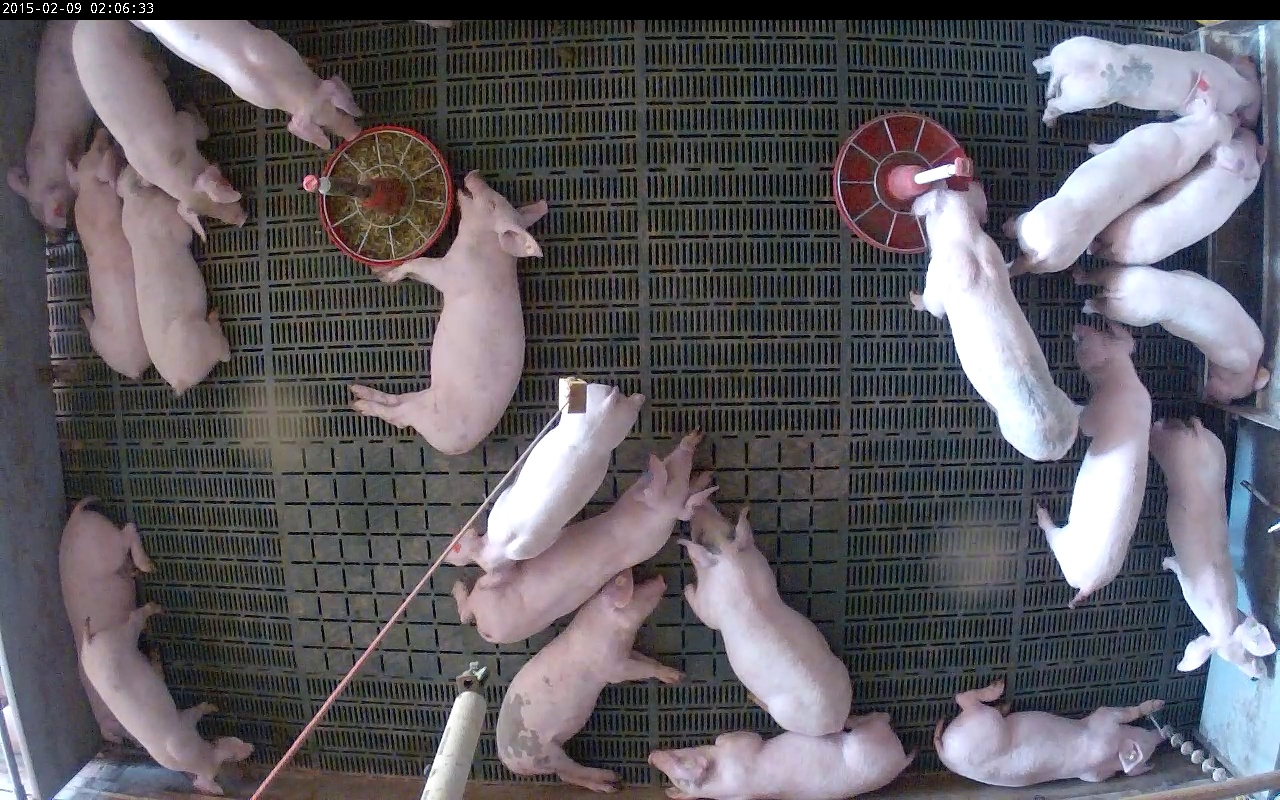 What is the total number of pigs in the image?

21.